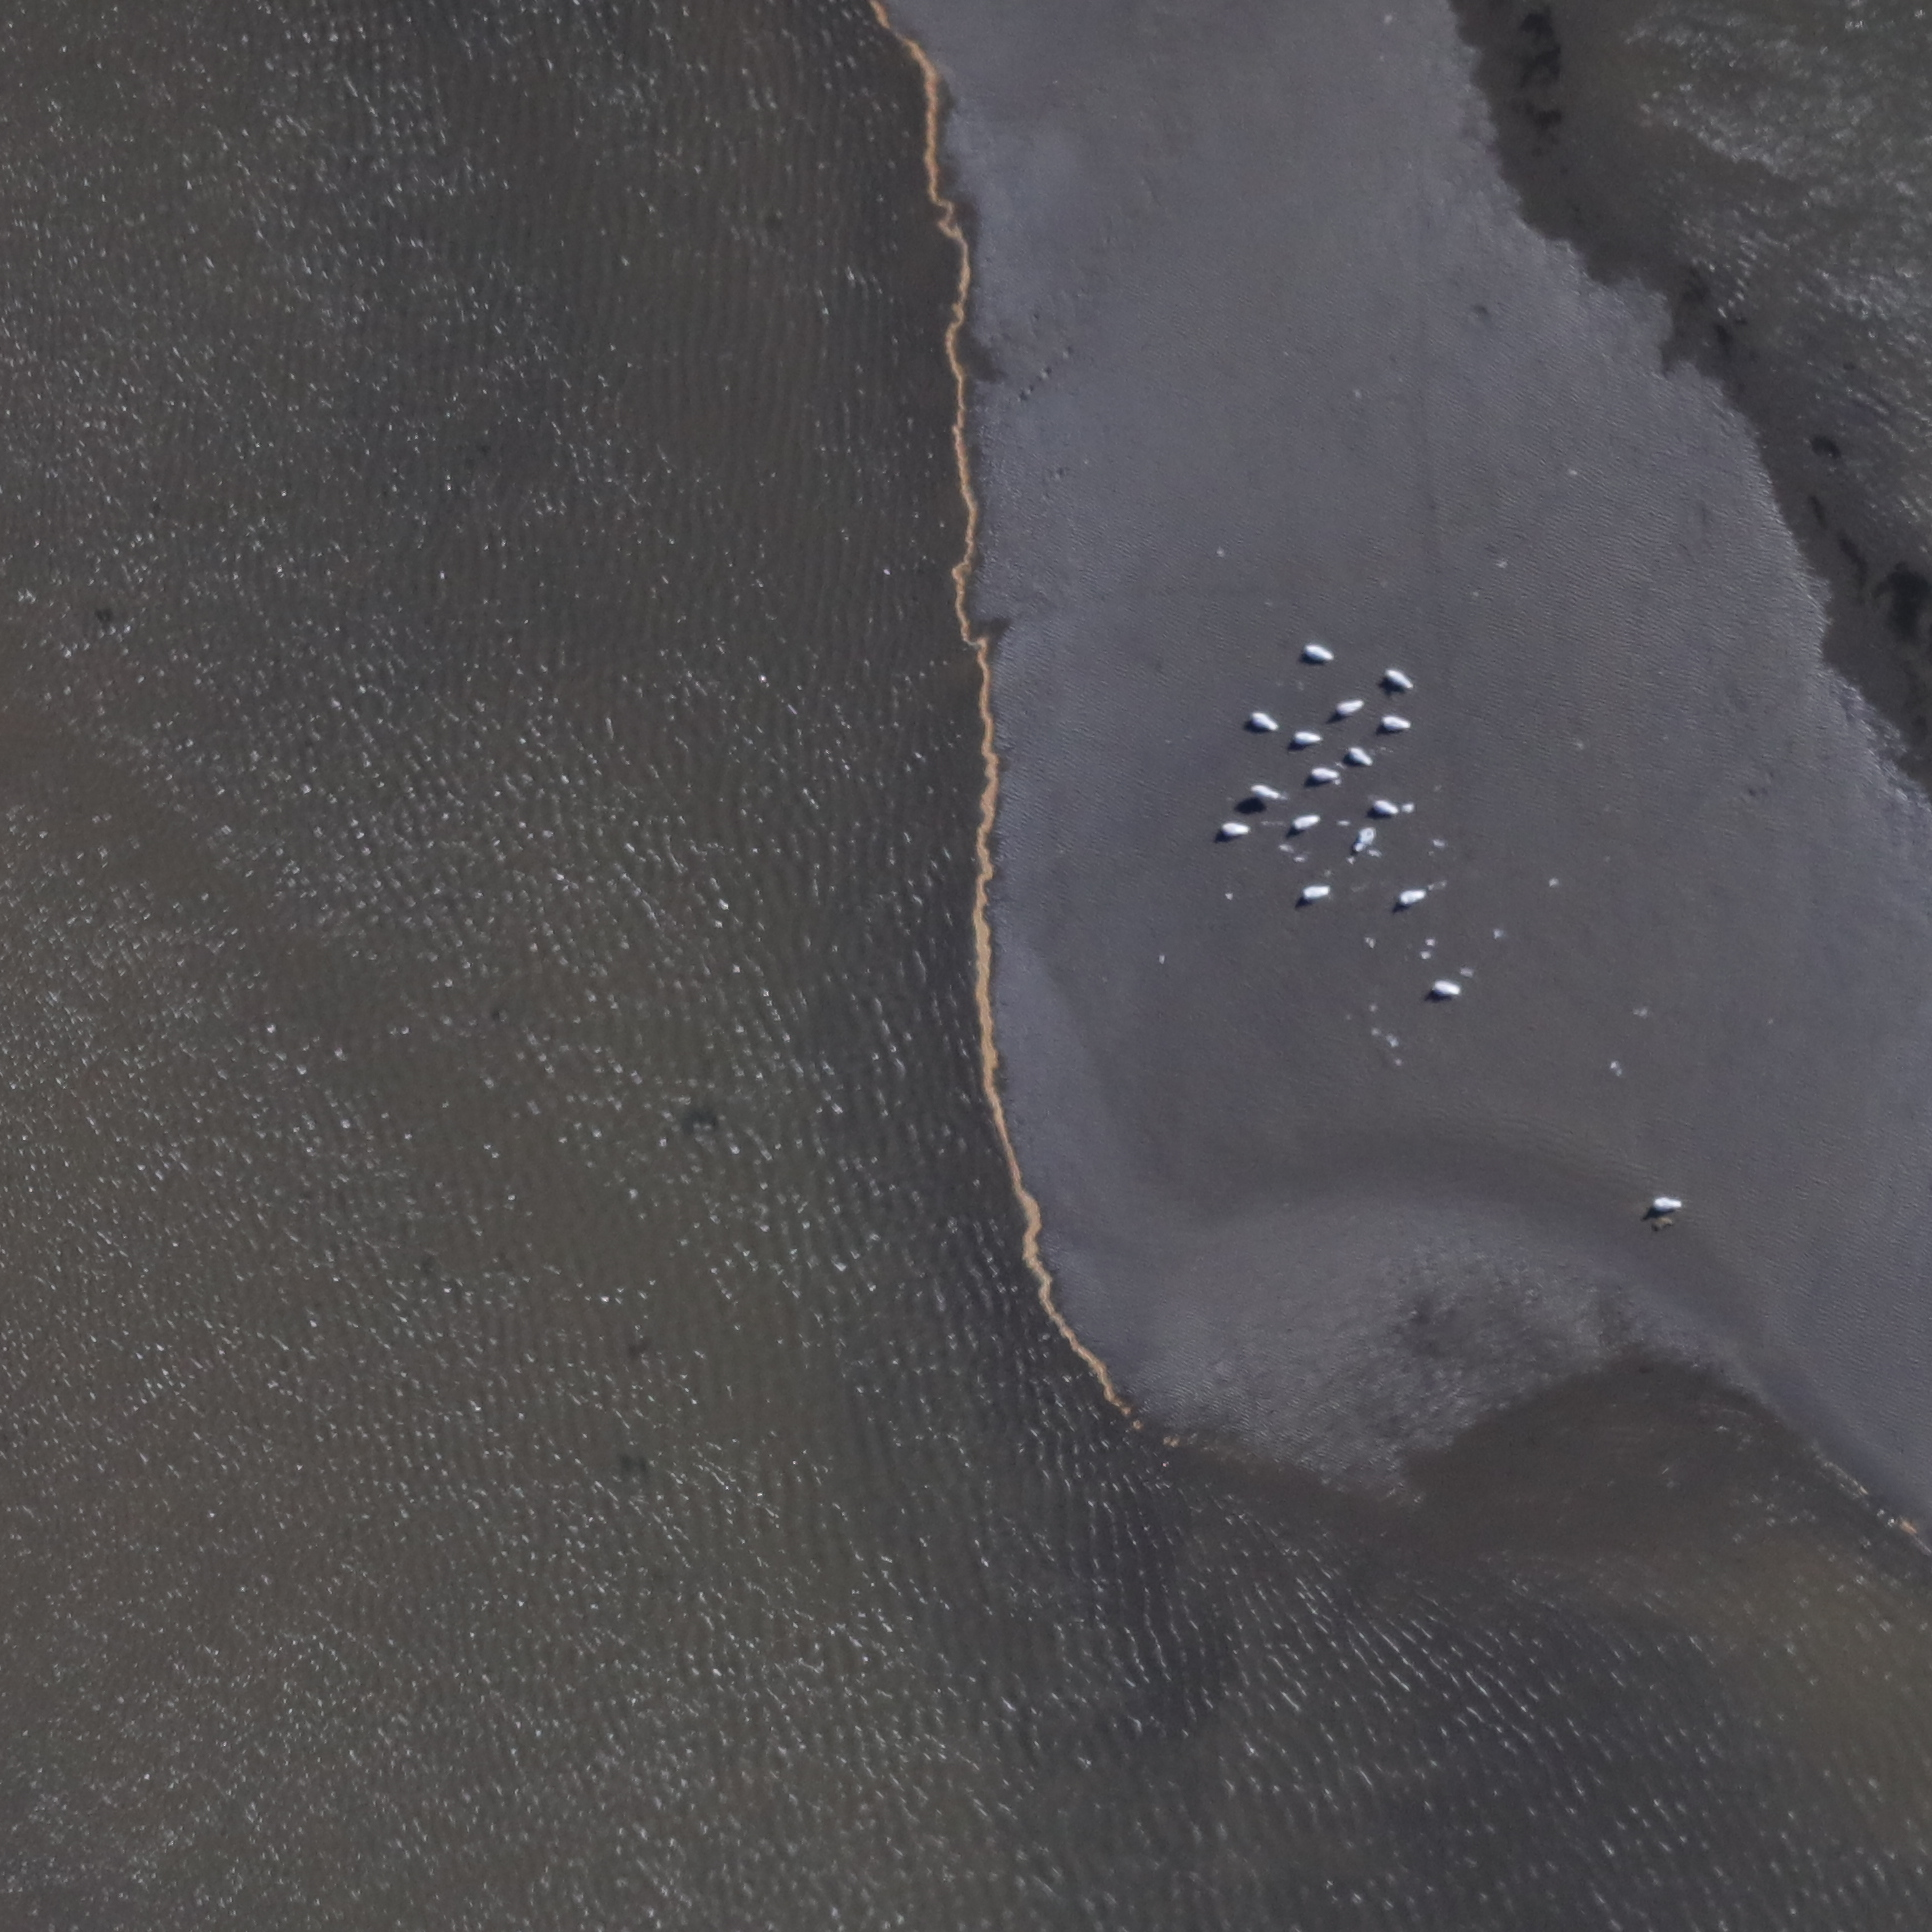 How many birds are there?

17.